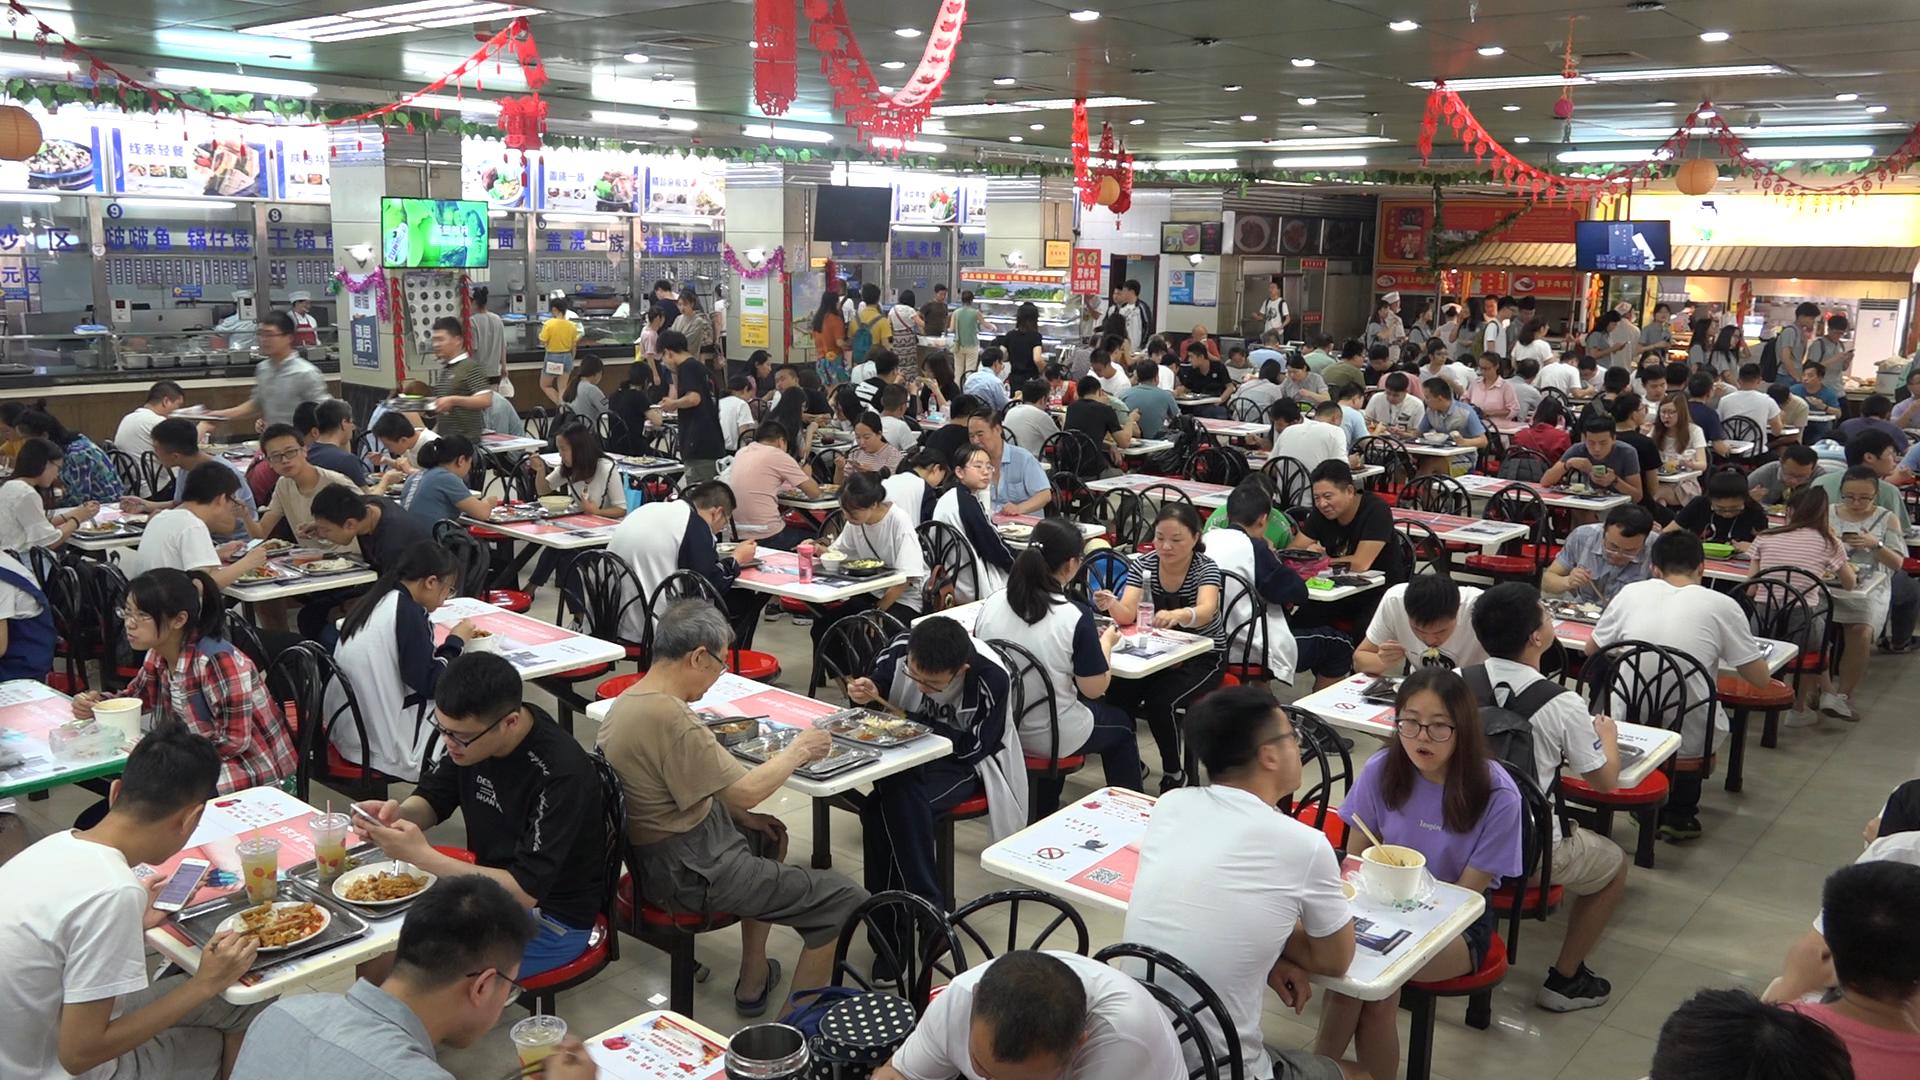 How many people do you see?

139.